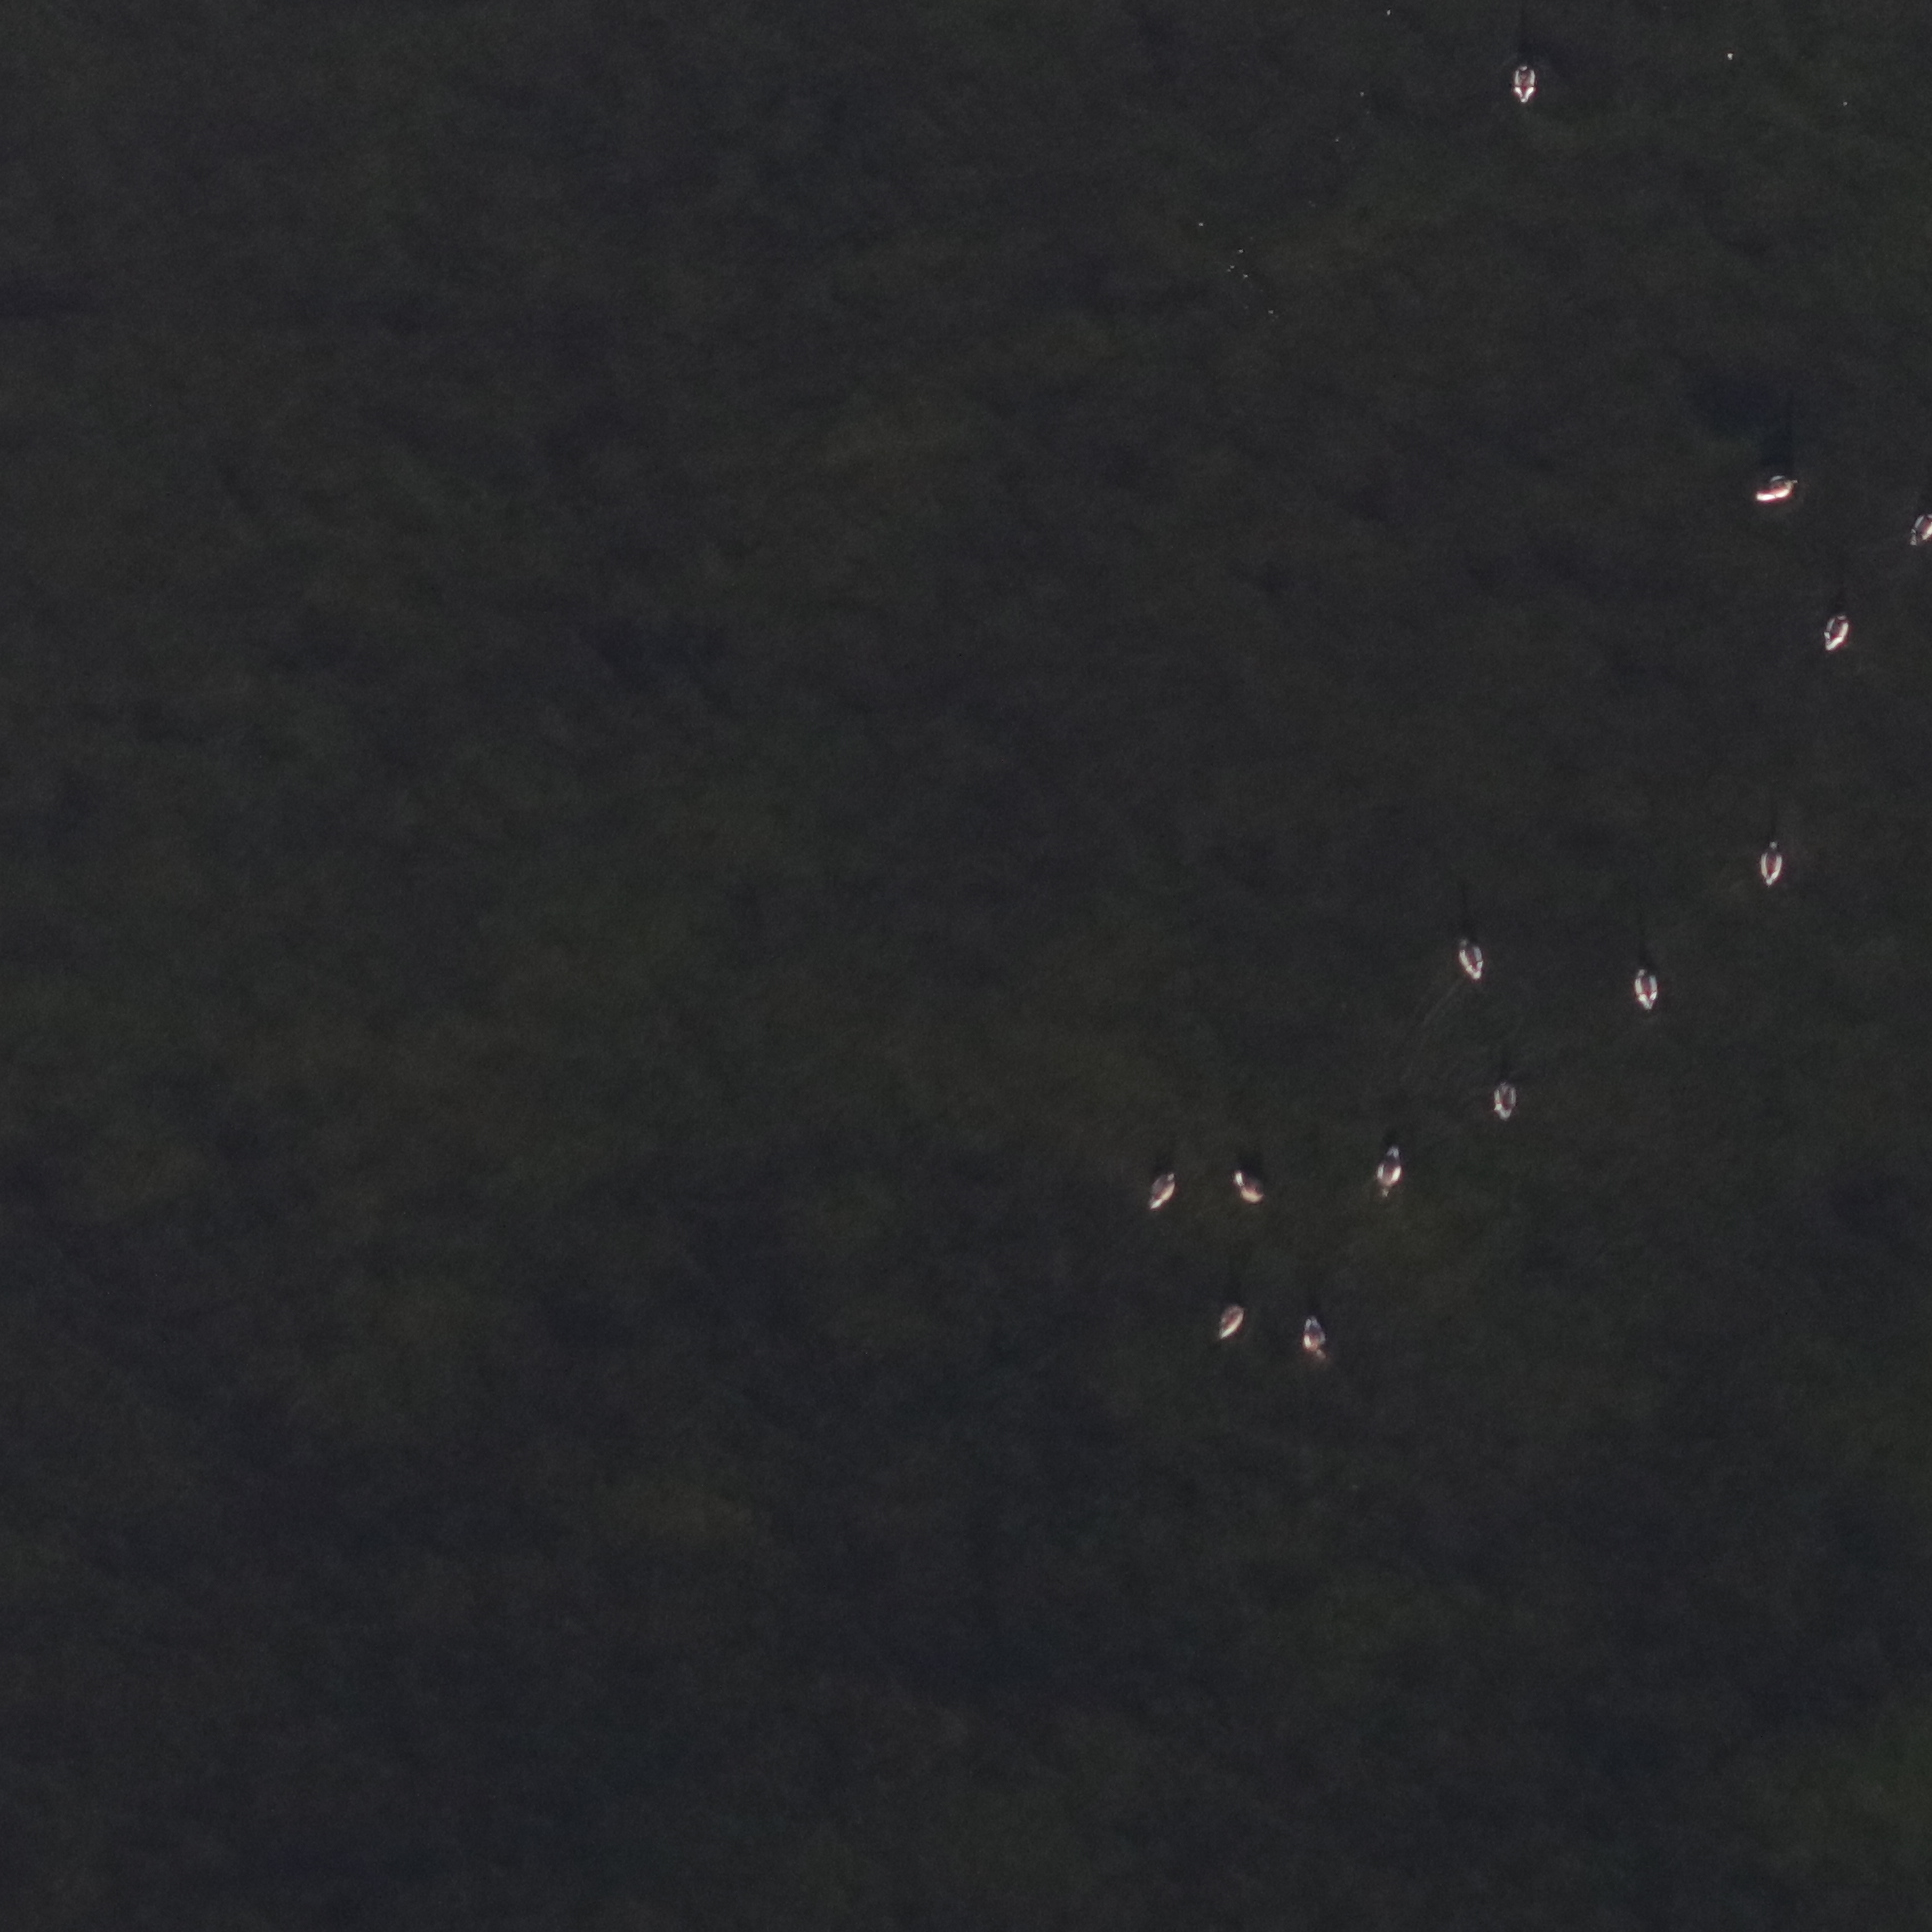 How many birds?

13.